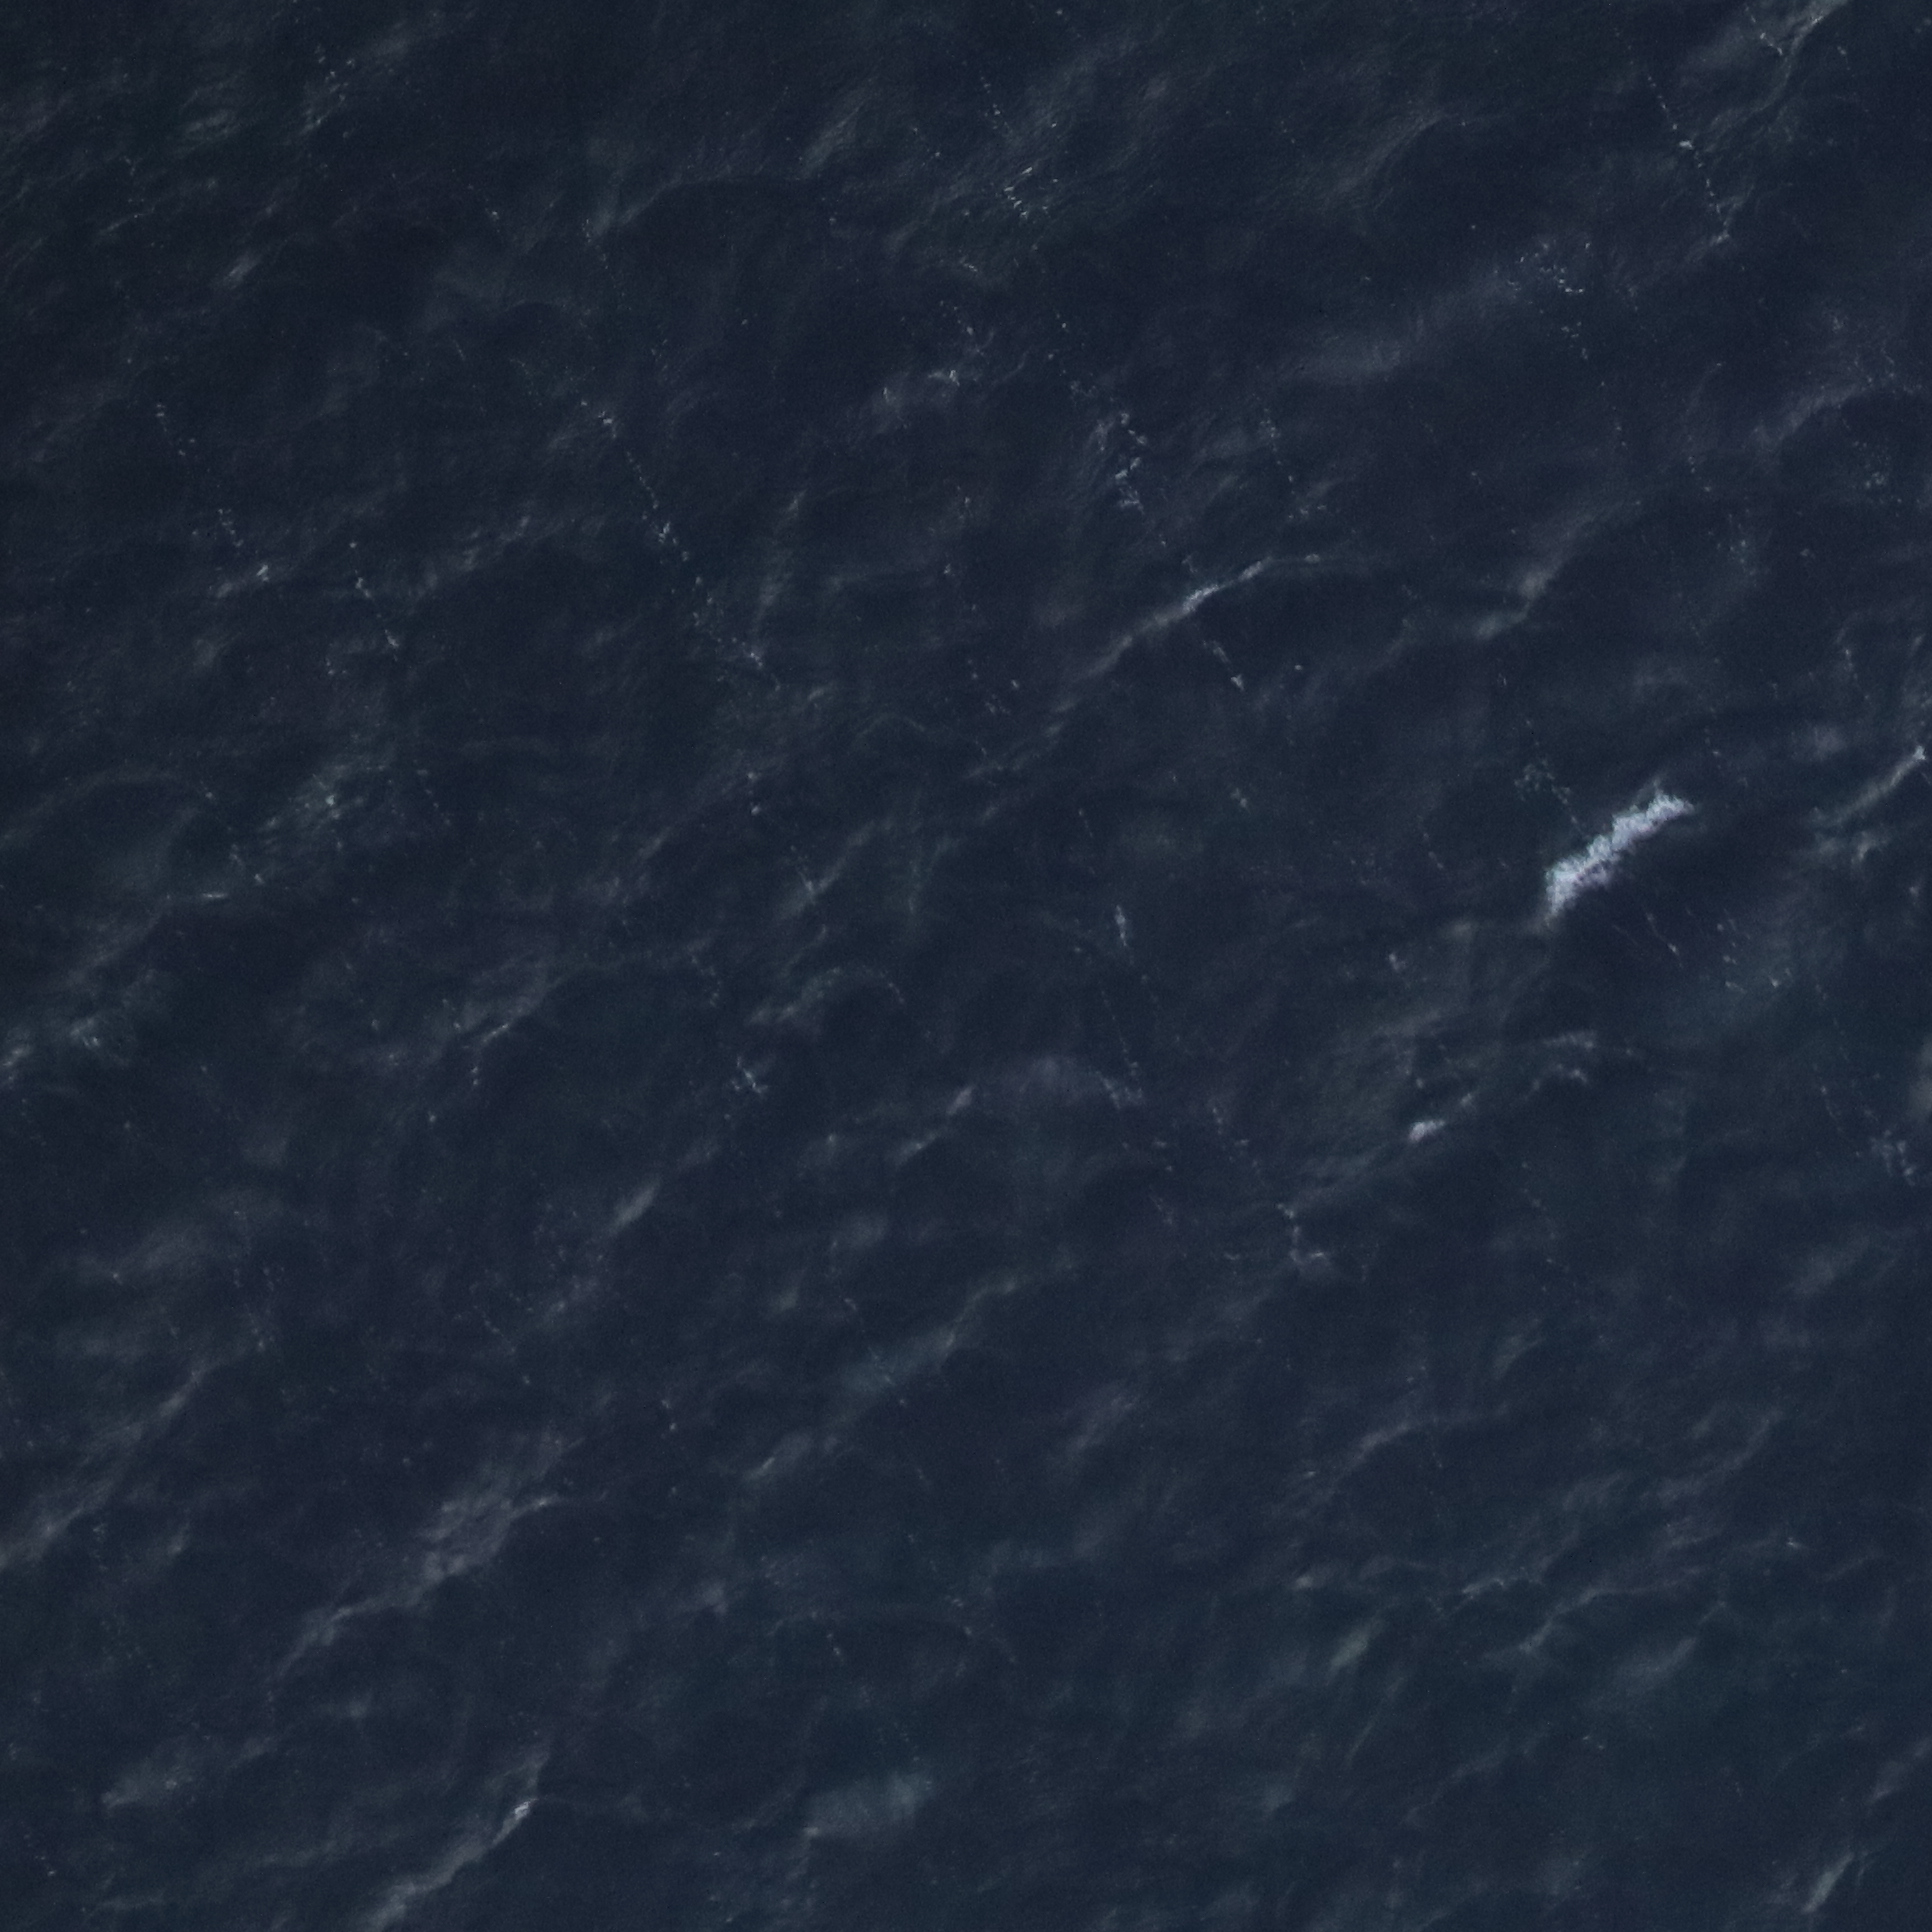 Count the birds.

0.